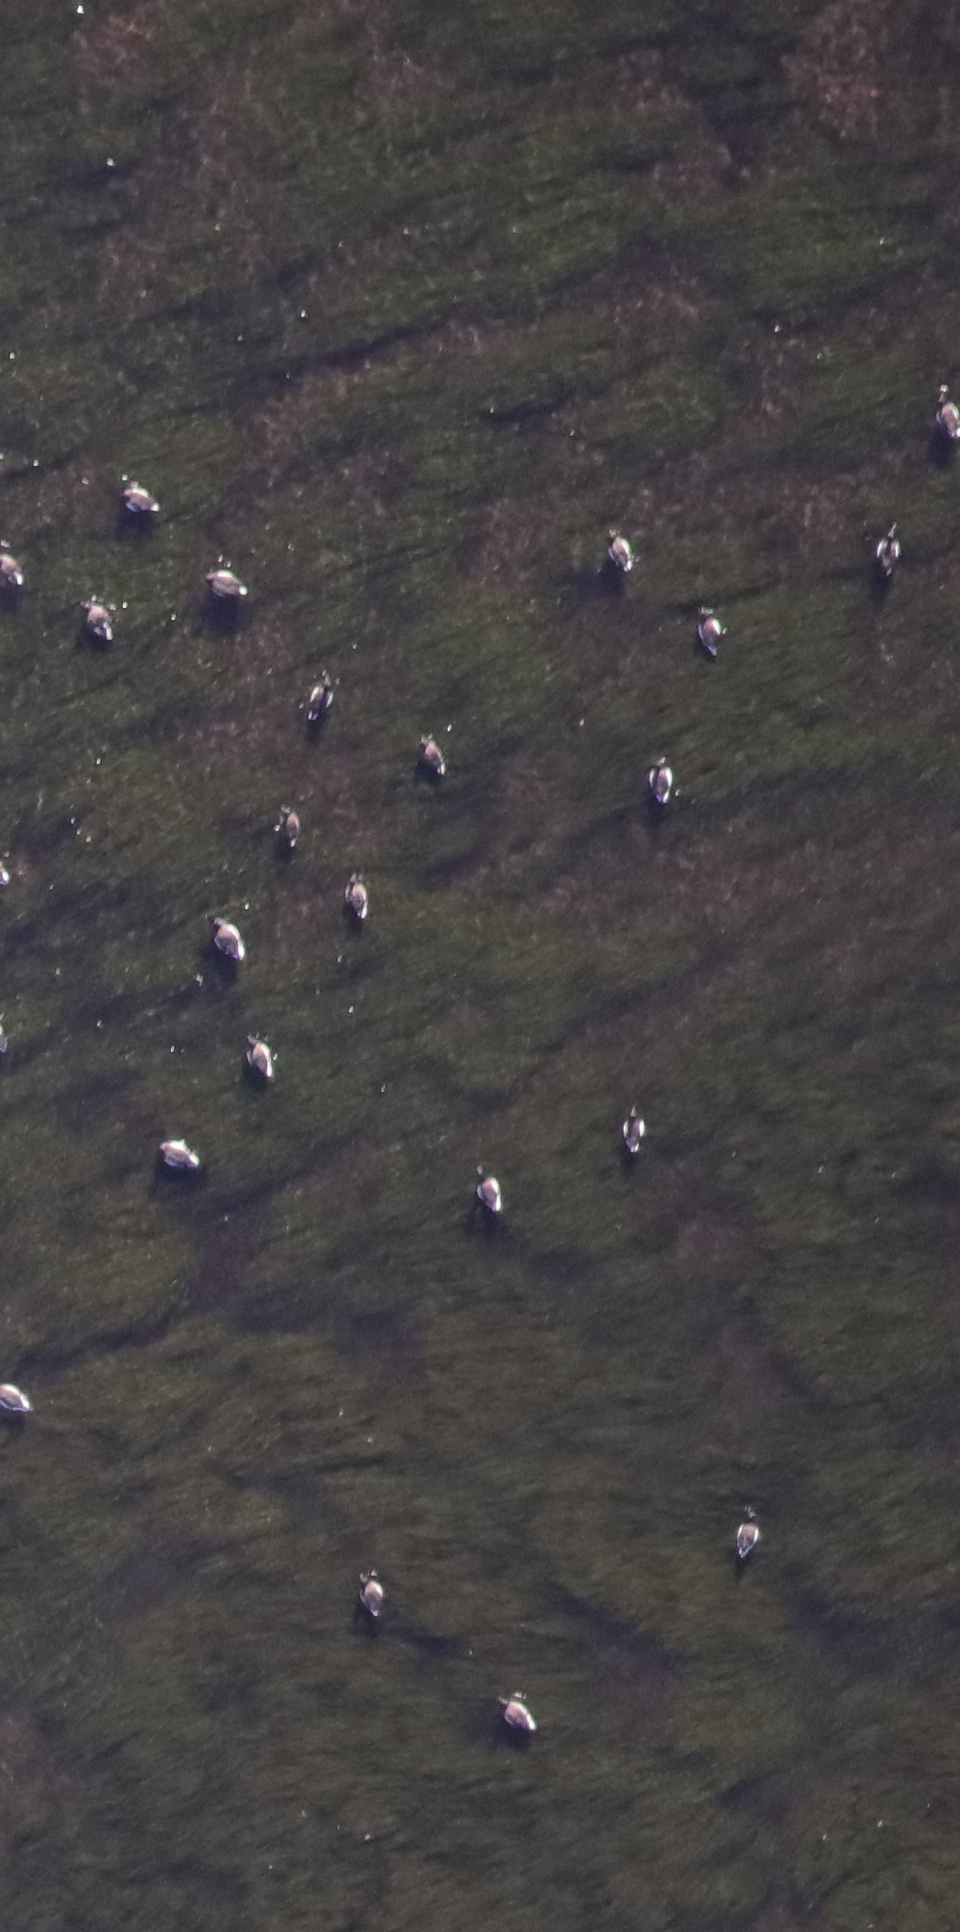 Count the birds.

22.